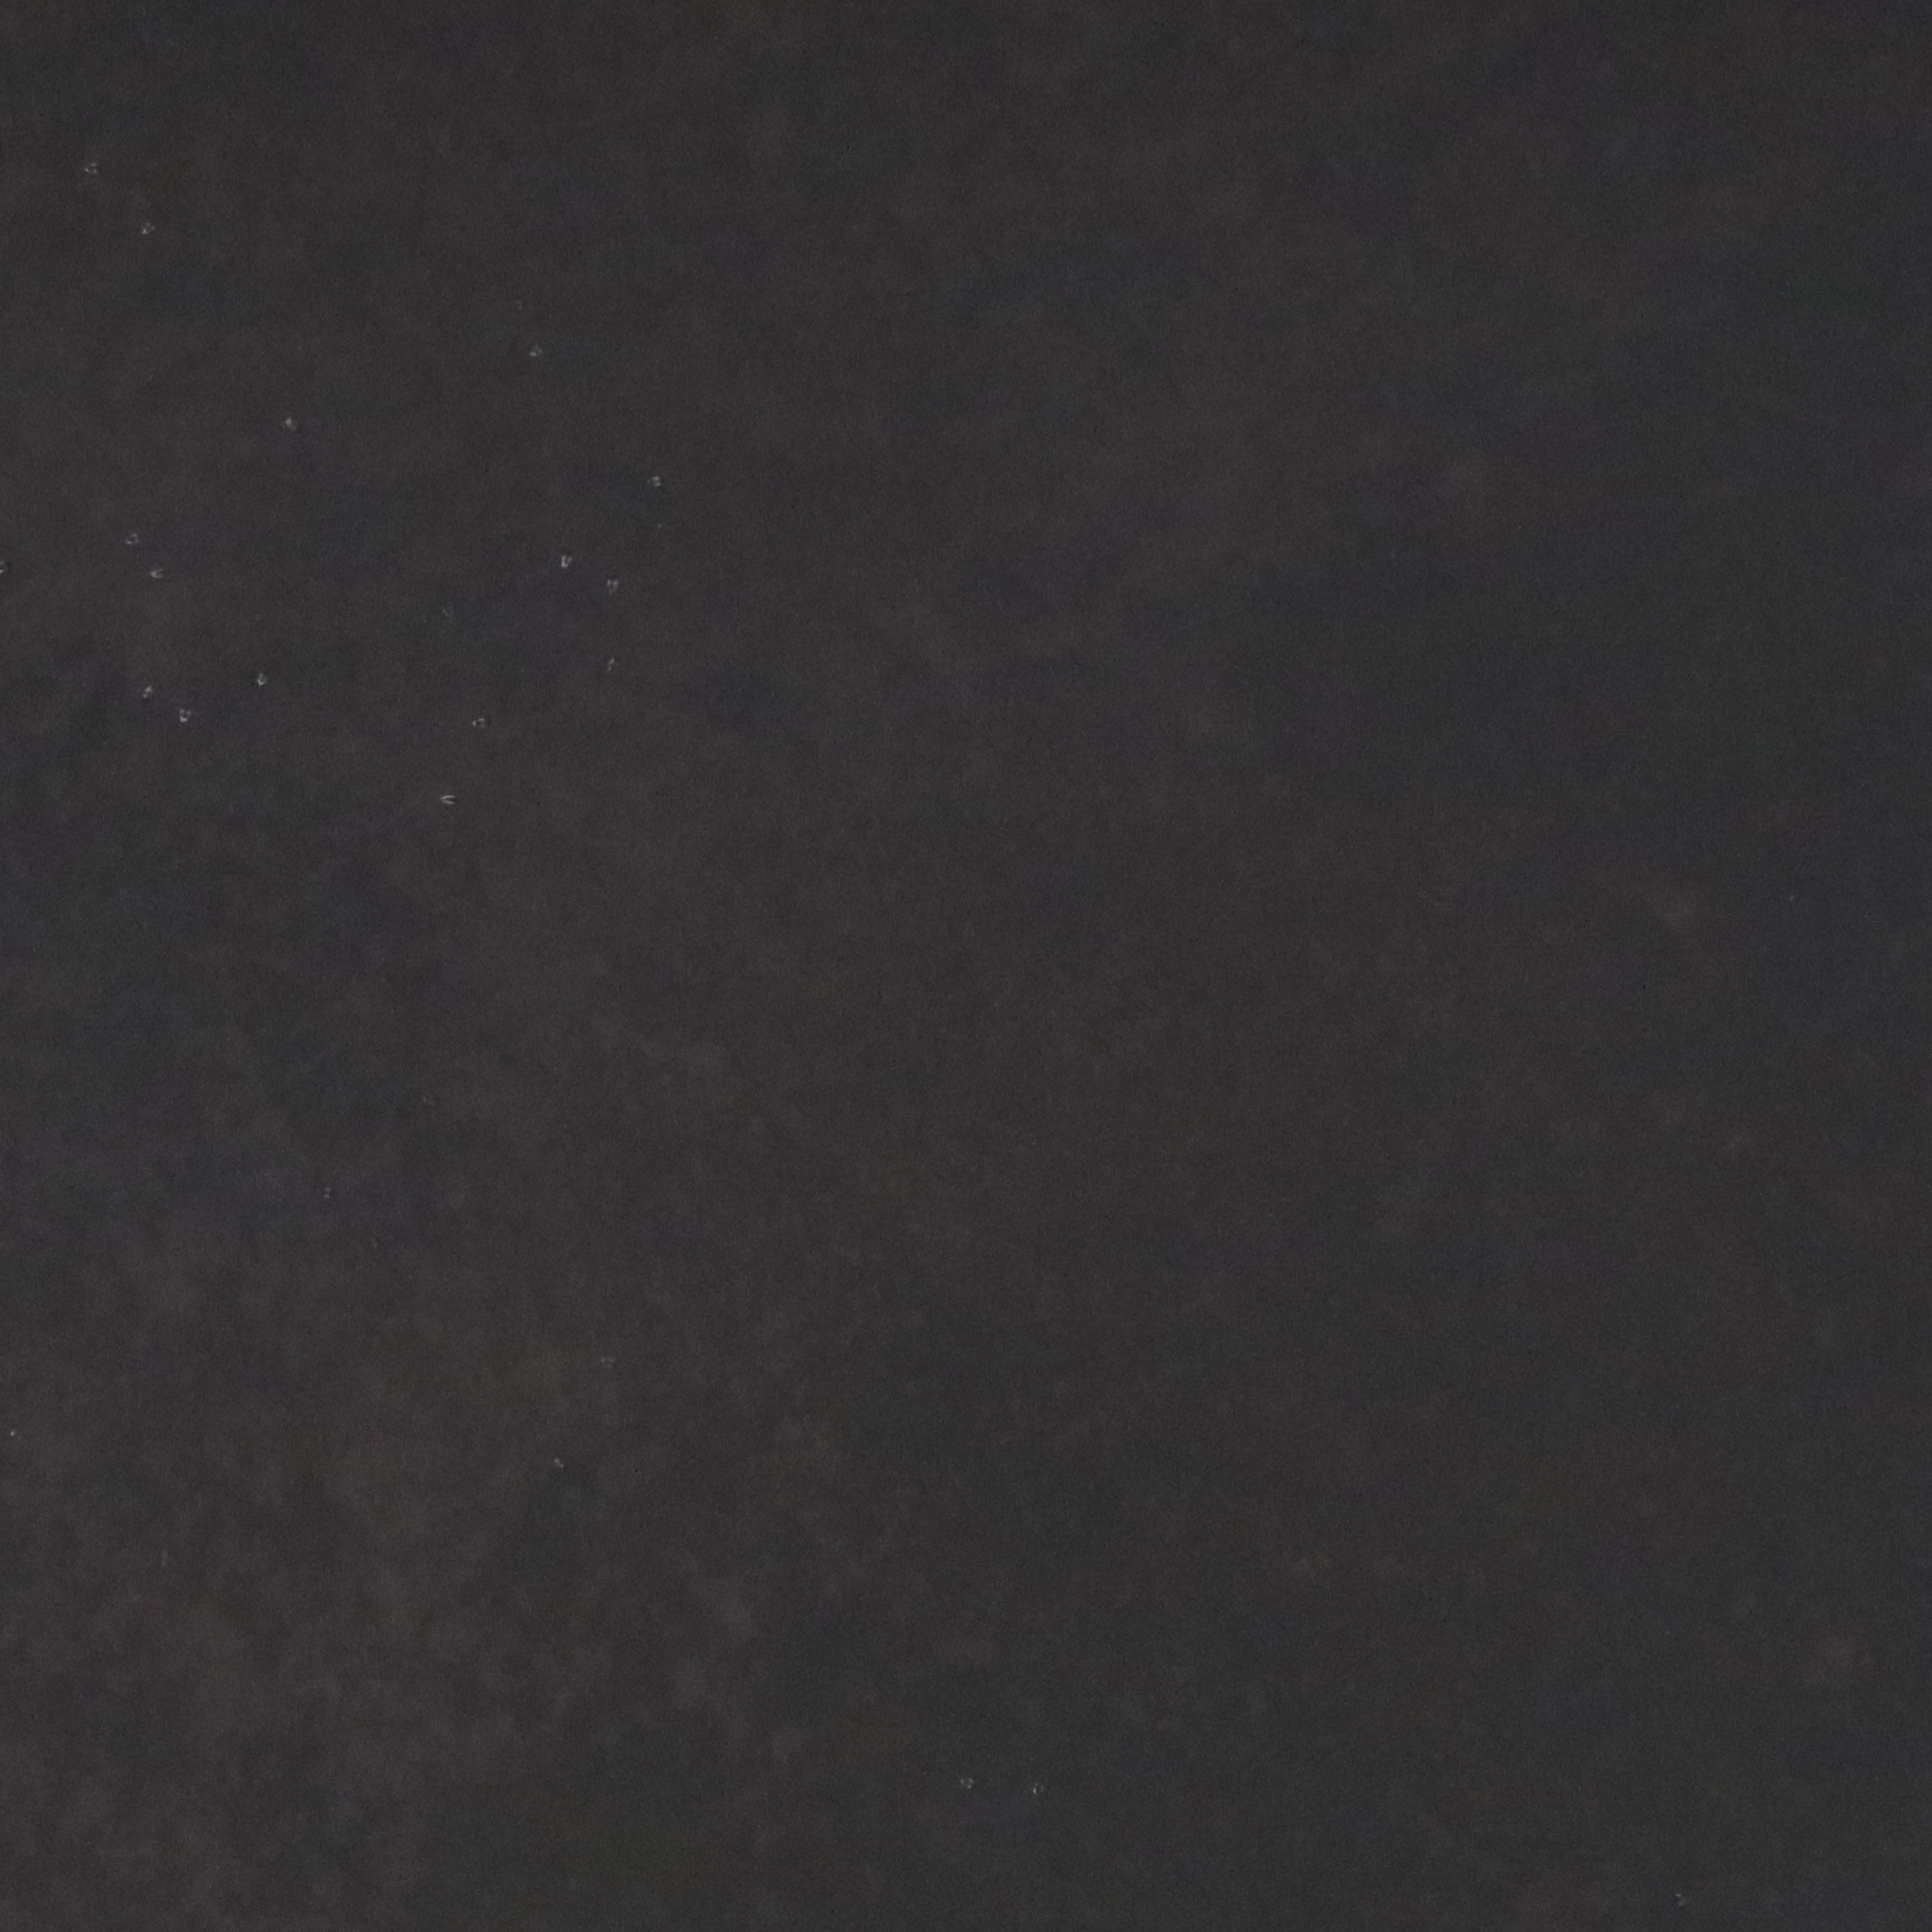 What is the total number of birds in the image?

26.